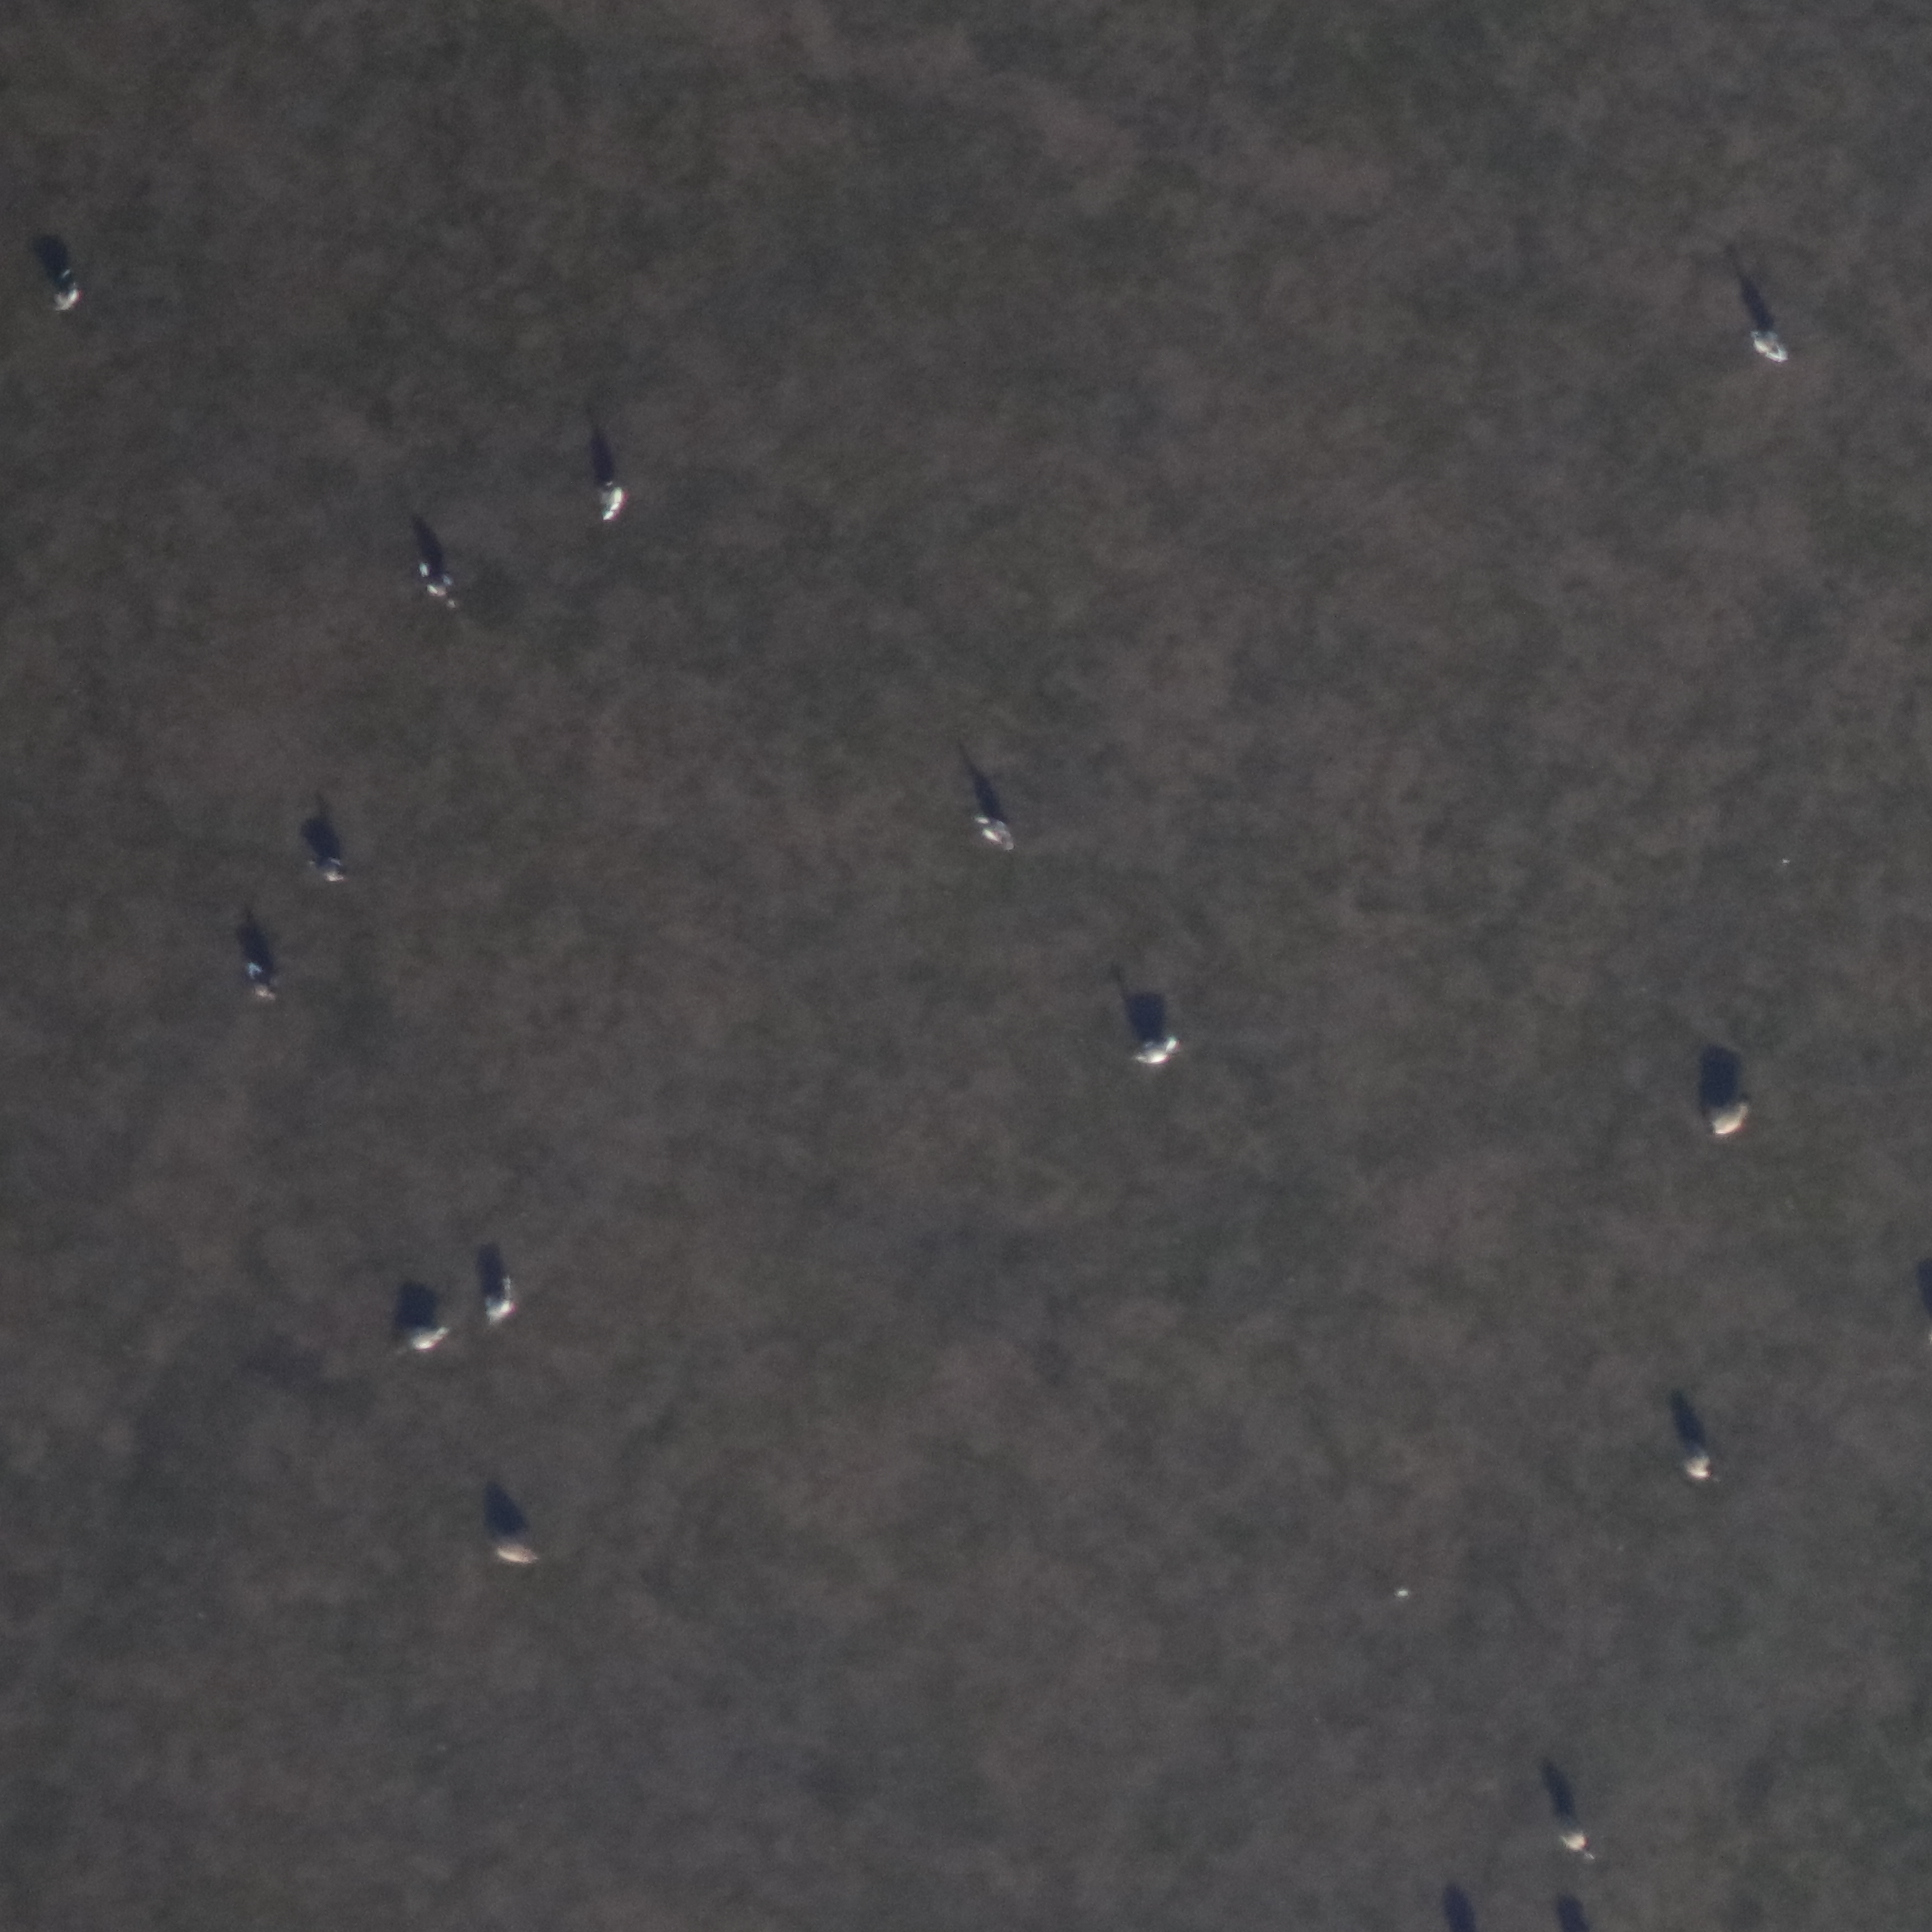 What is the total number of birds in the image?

14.